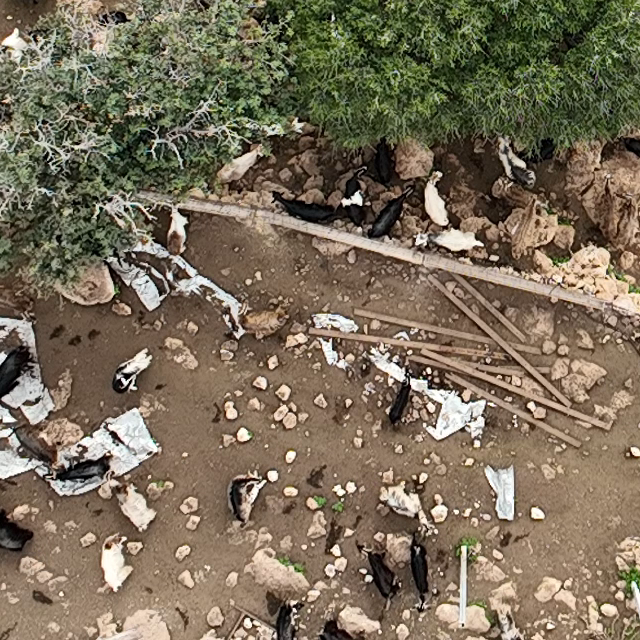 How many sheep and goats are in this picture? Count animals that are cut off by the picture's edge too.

33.